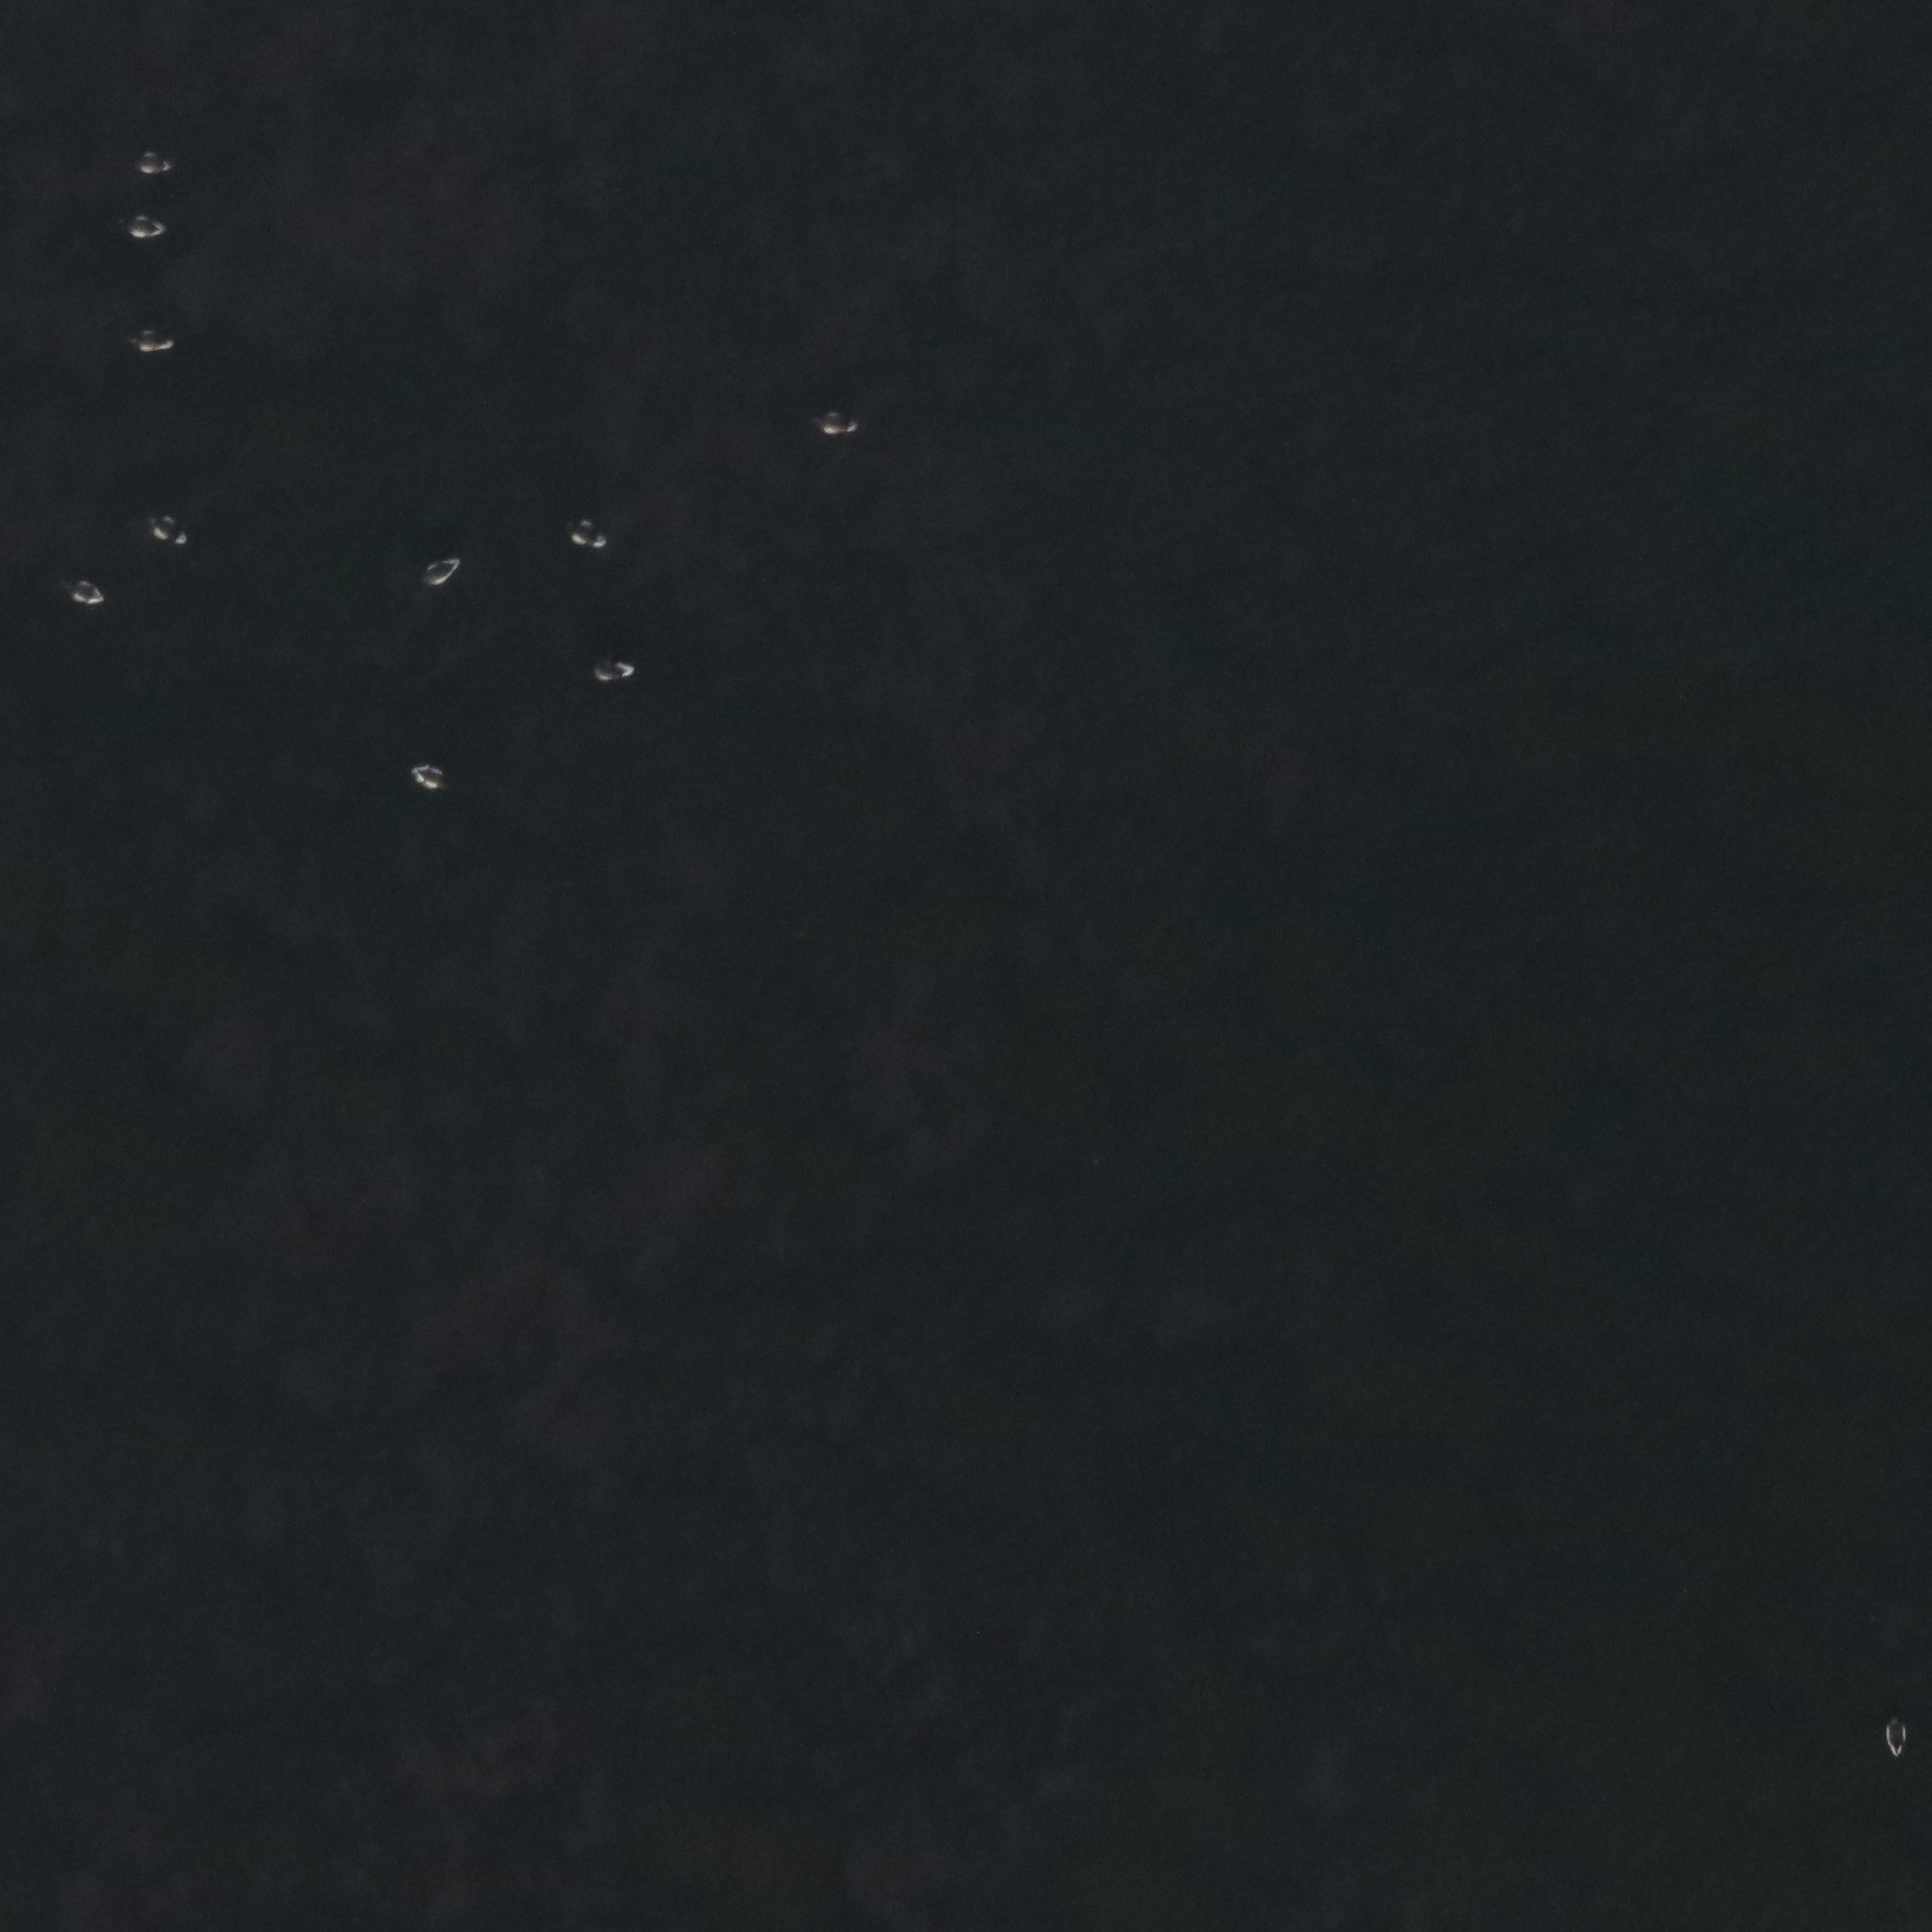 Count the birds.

11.